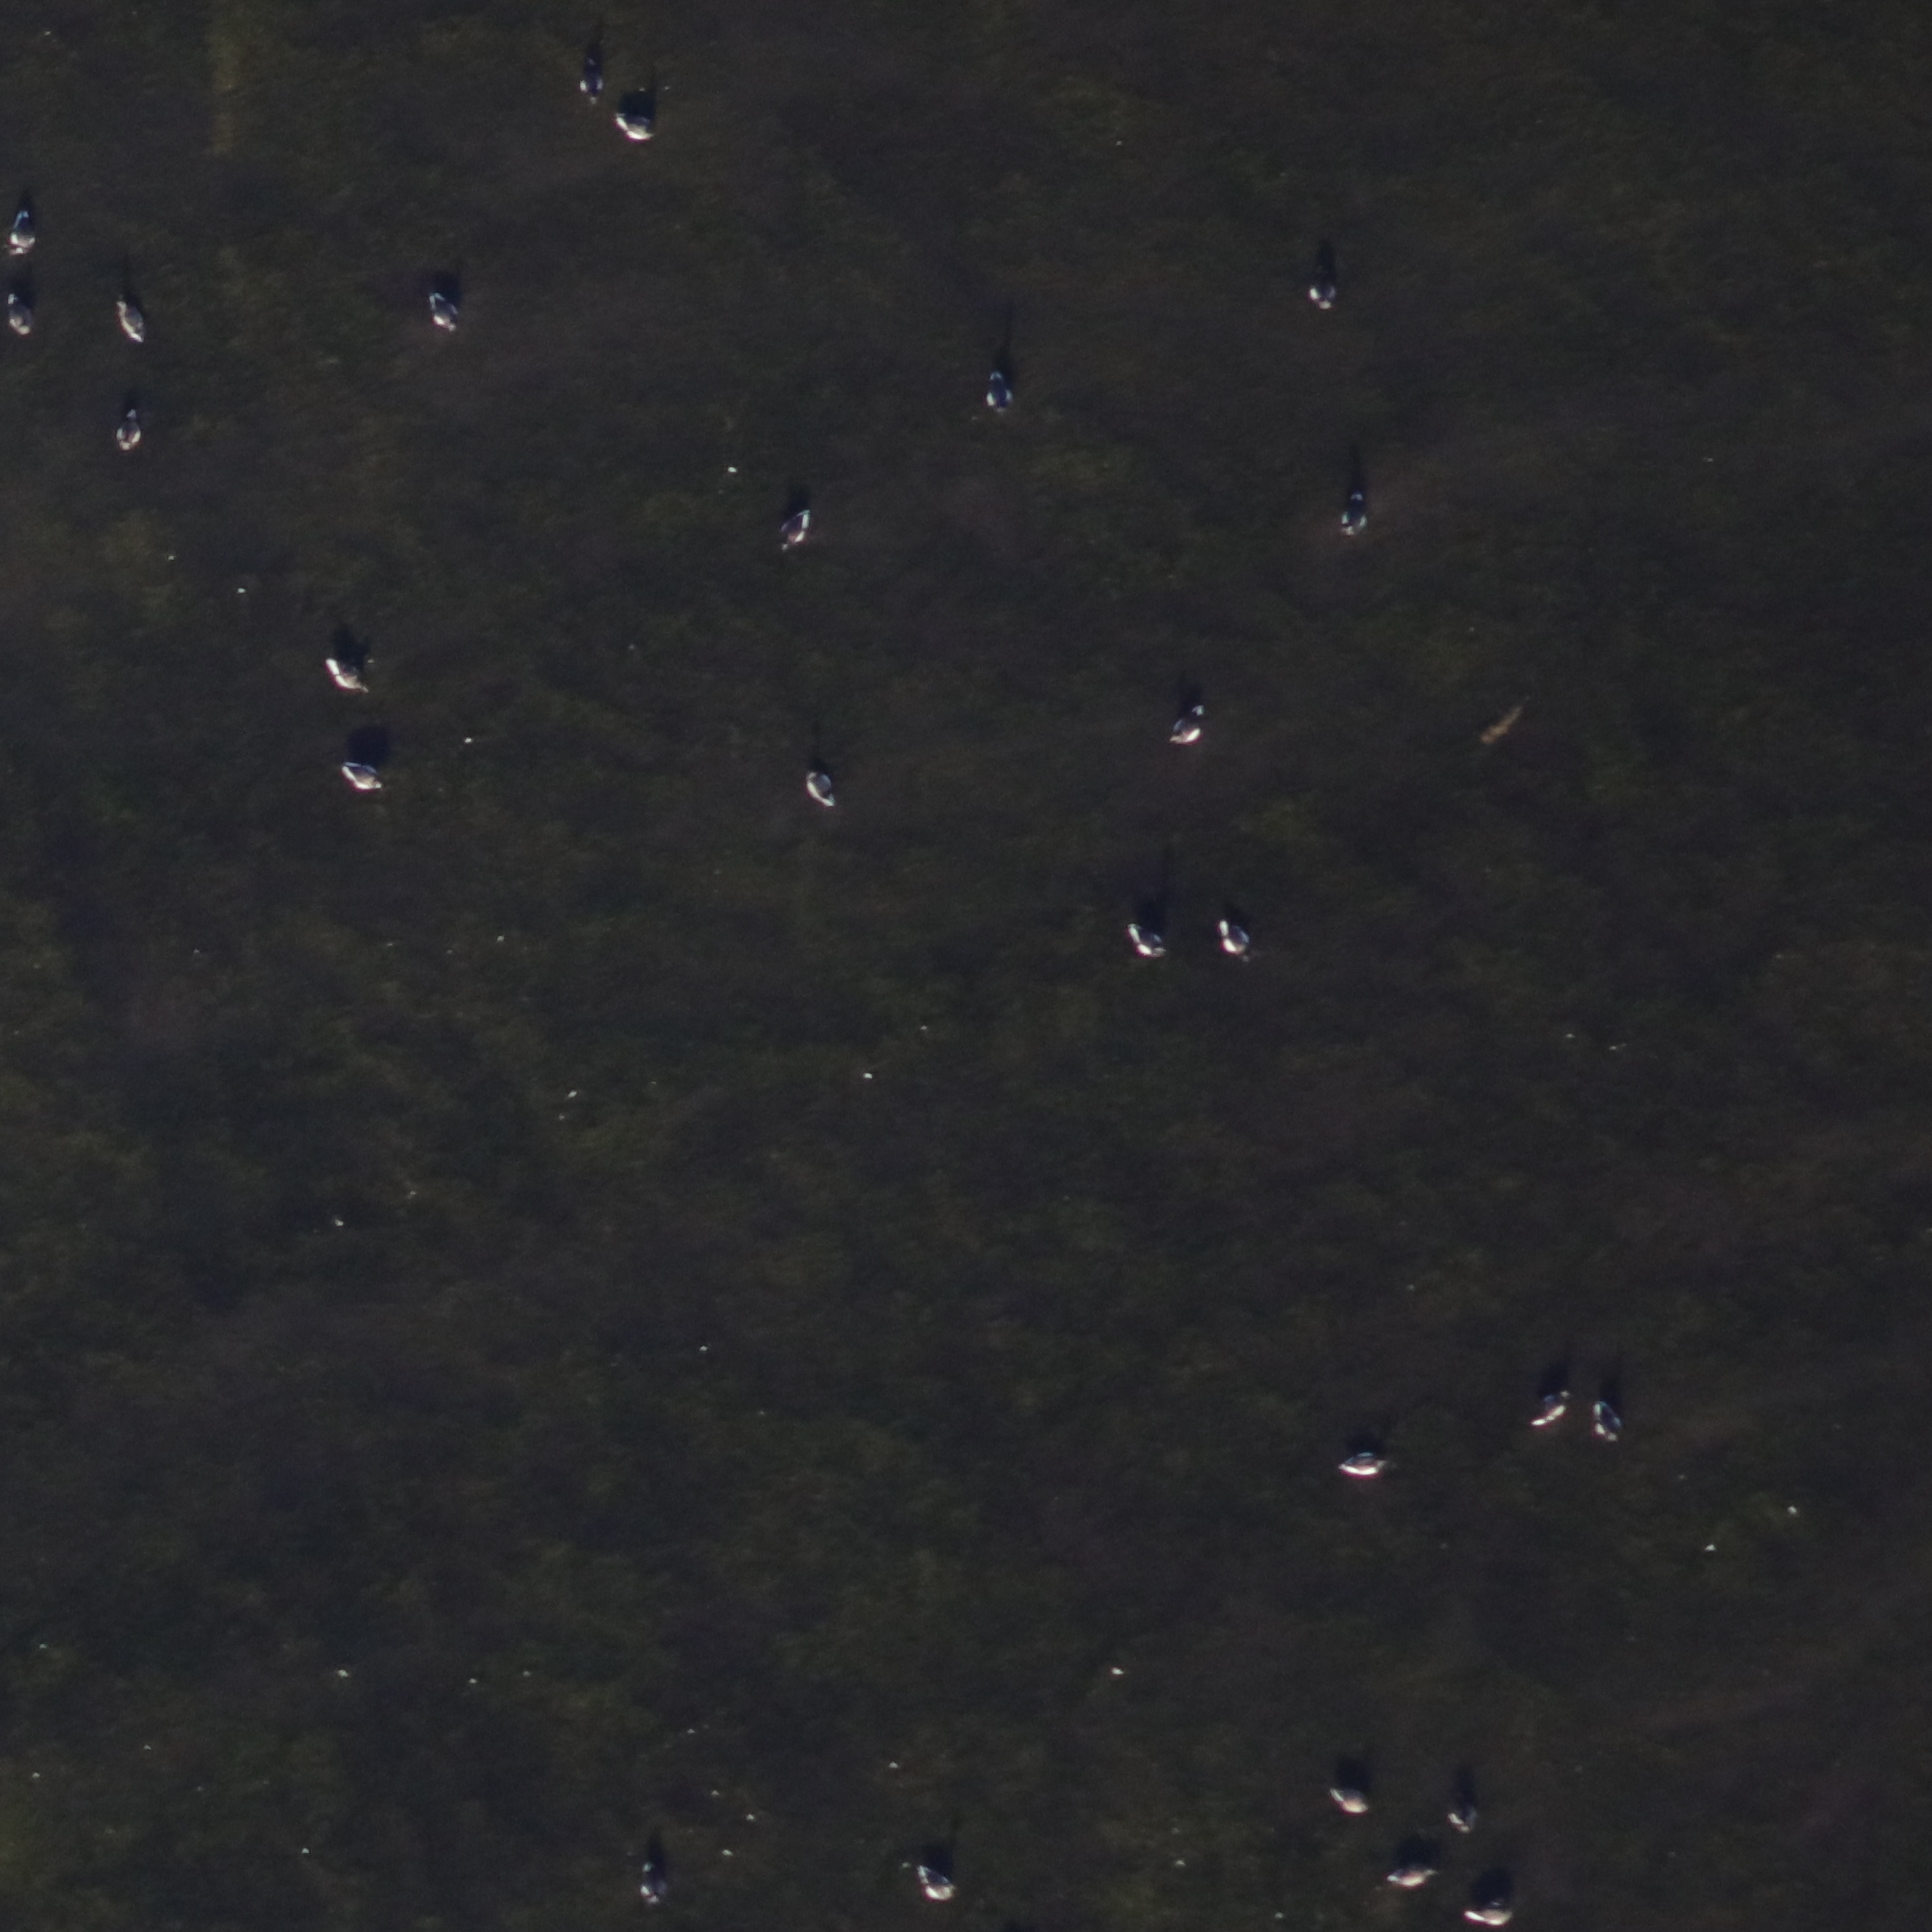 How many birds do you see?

26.